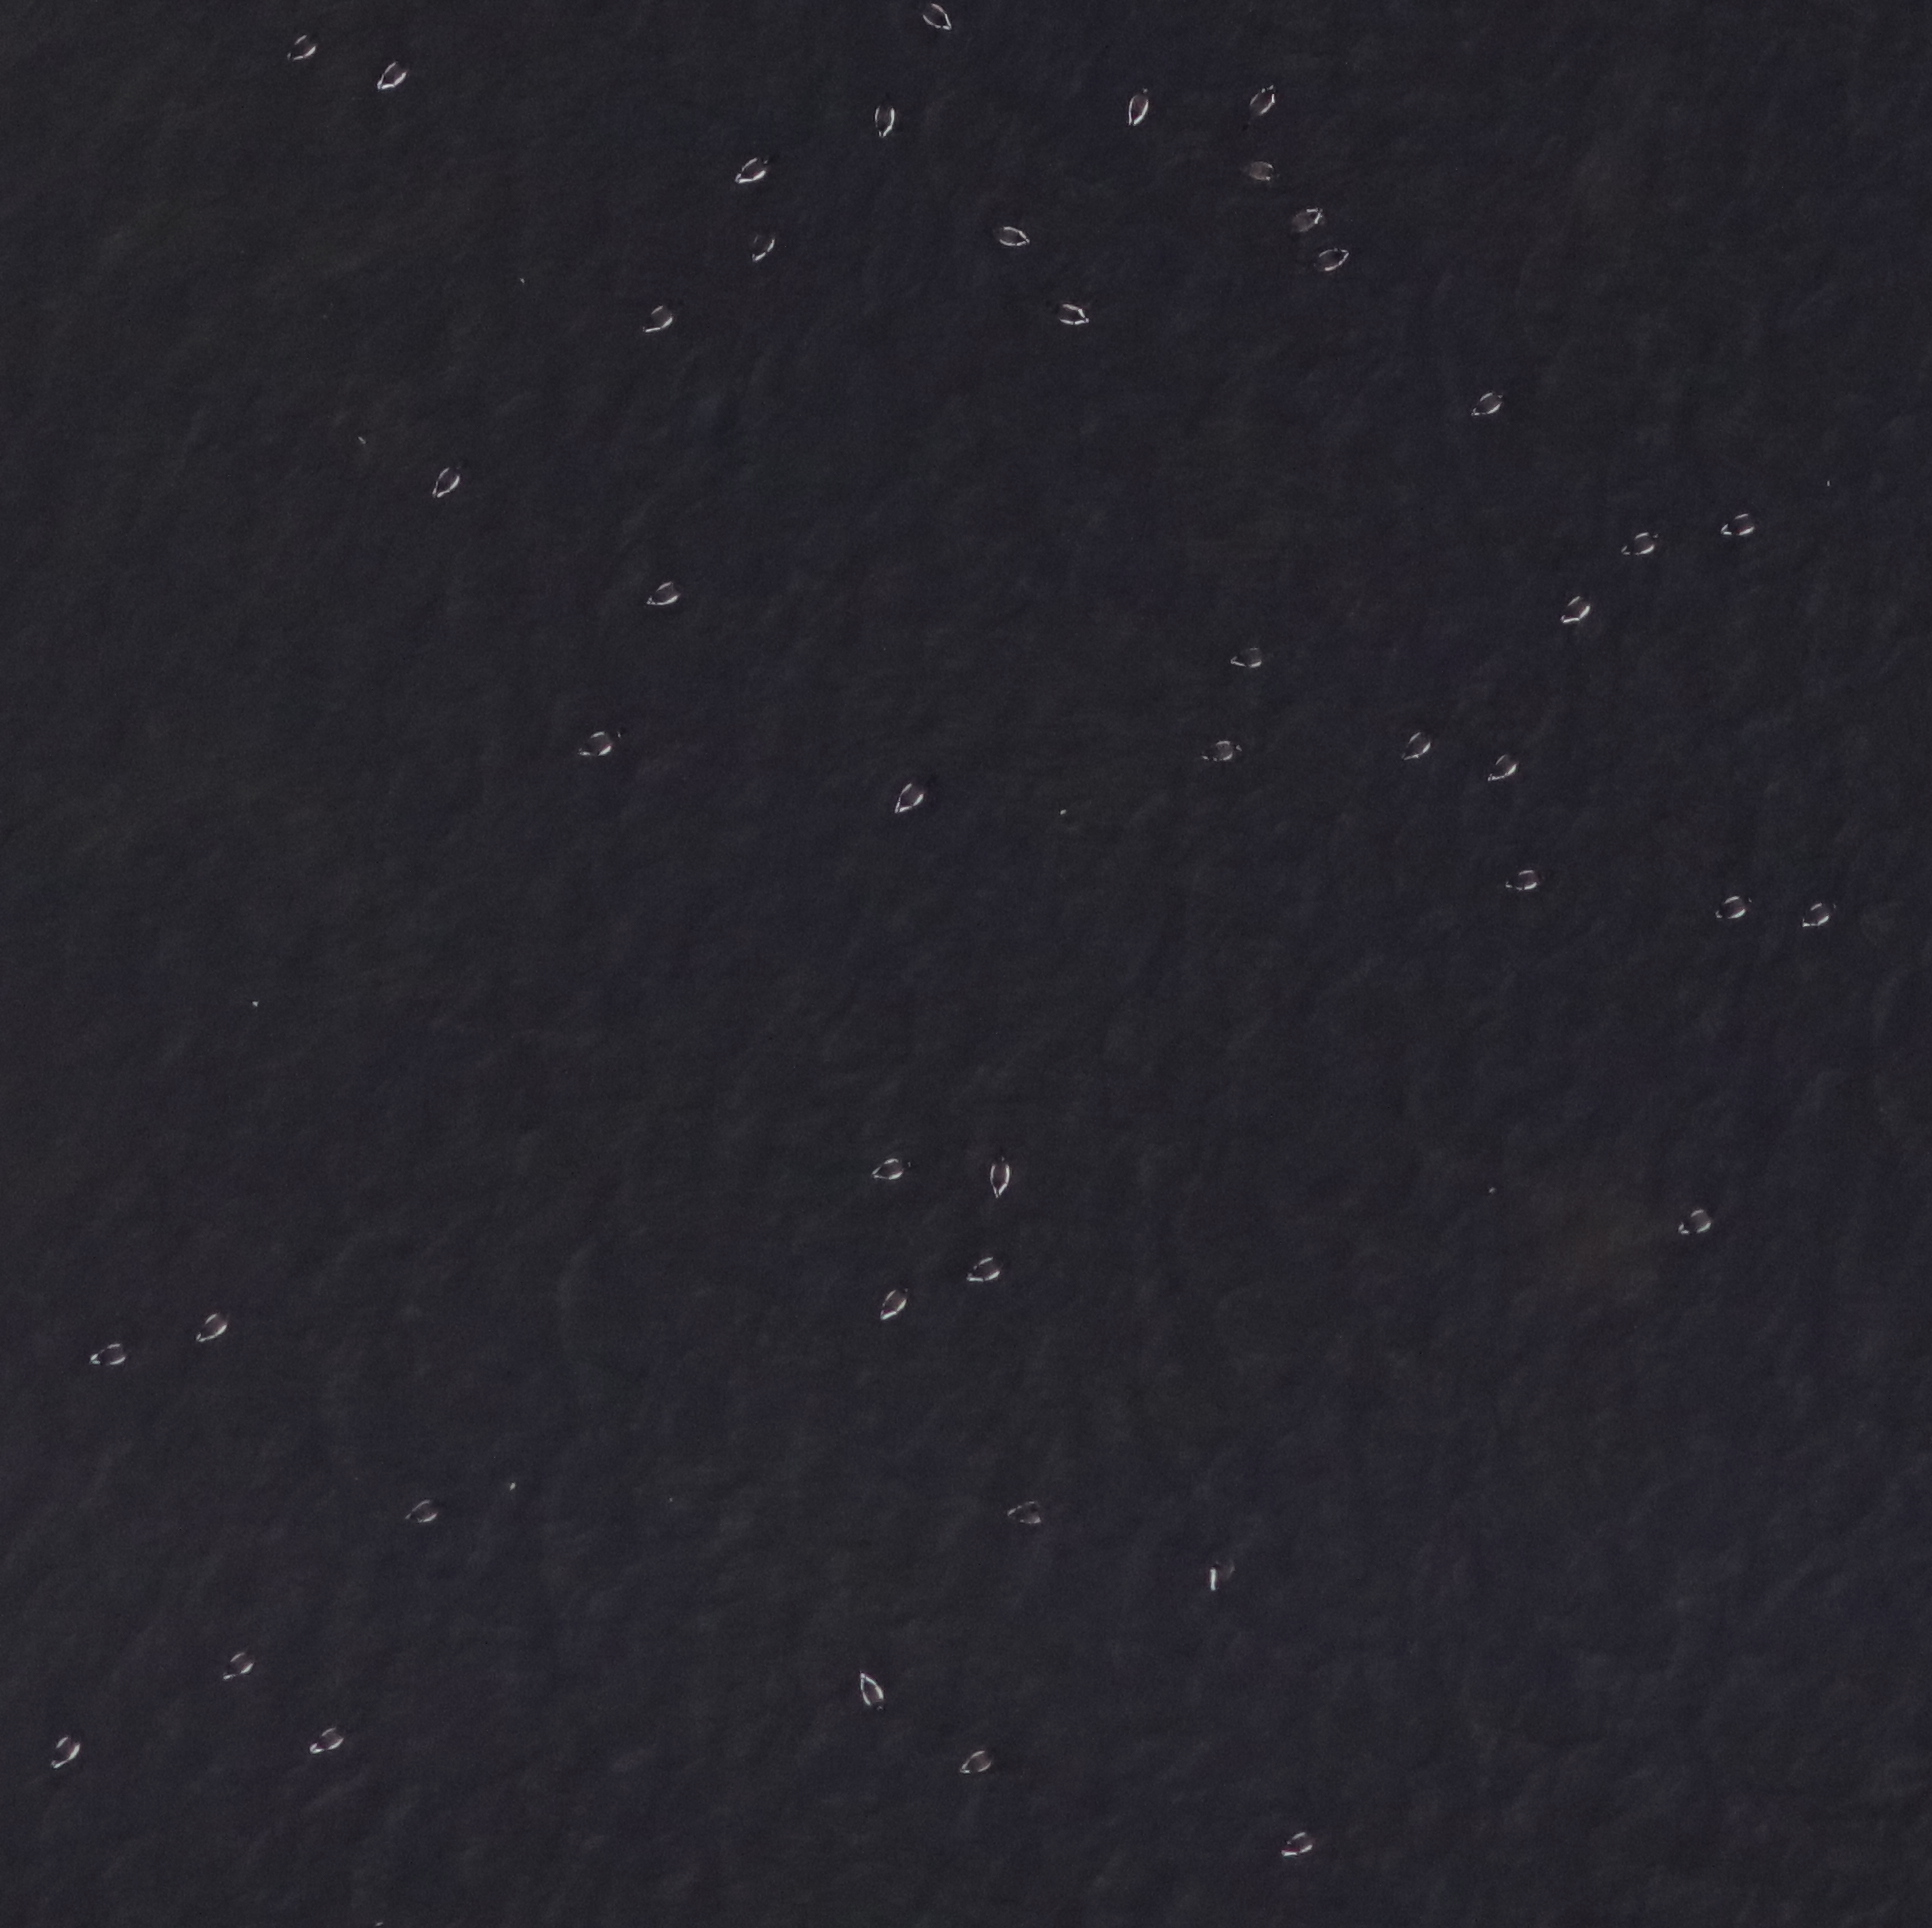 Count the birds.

45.